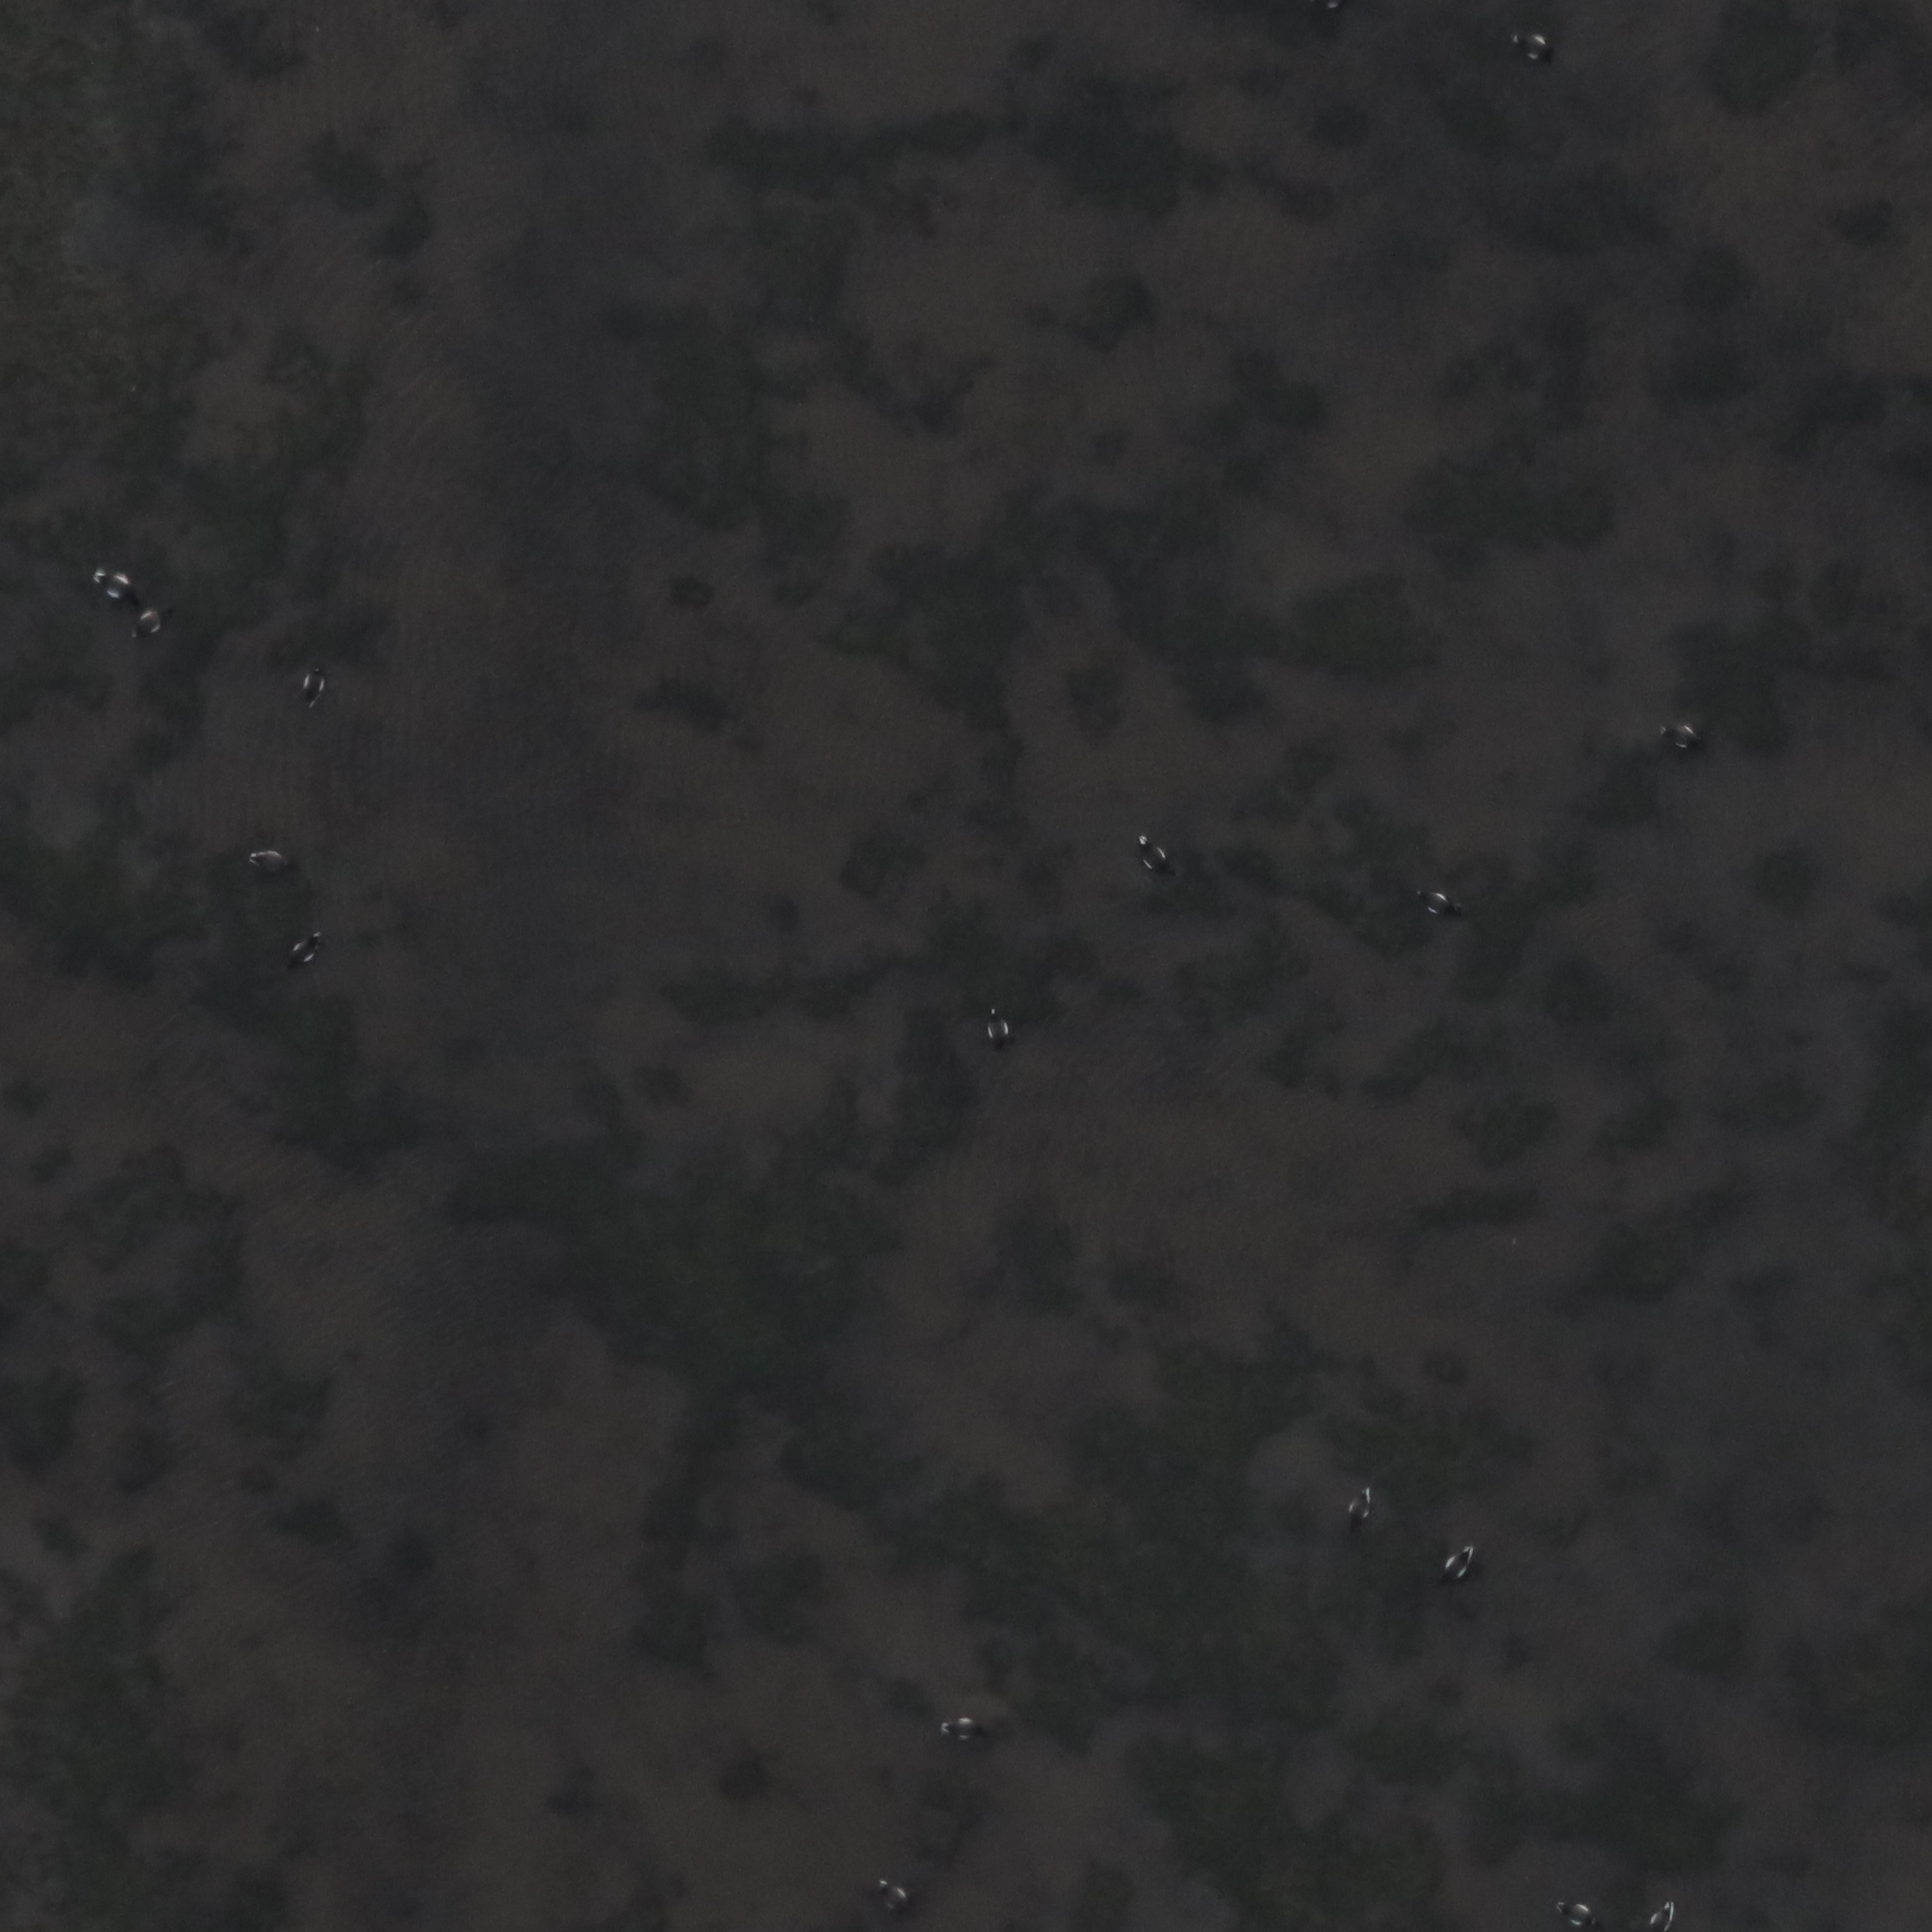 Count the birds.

16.